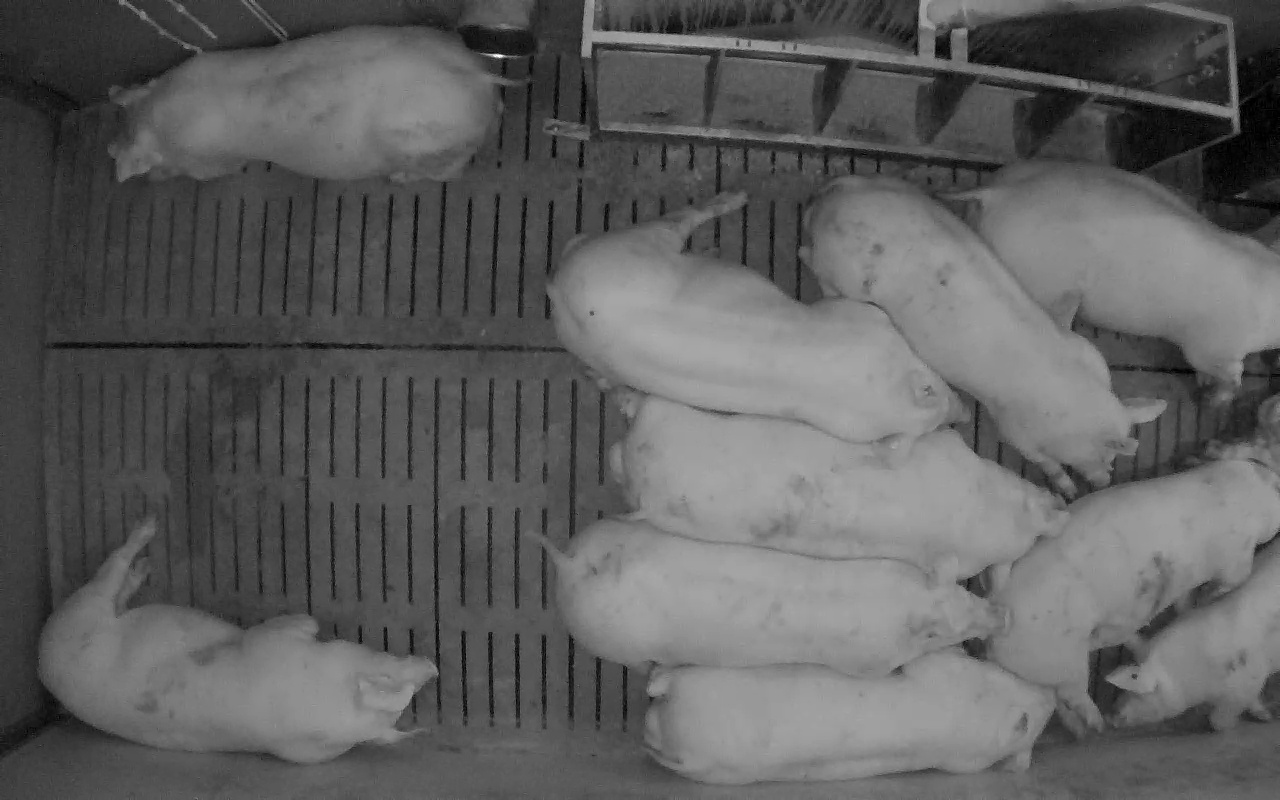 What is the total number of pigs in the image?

10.